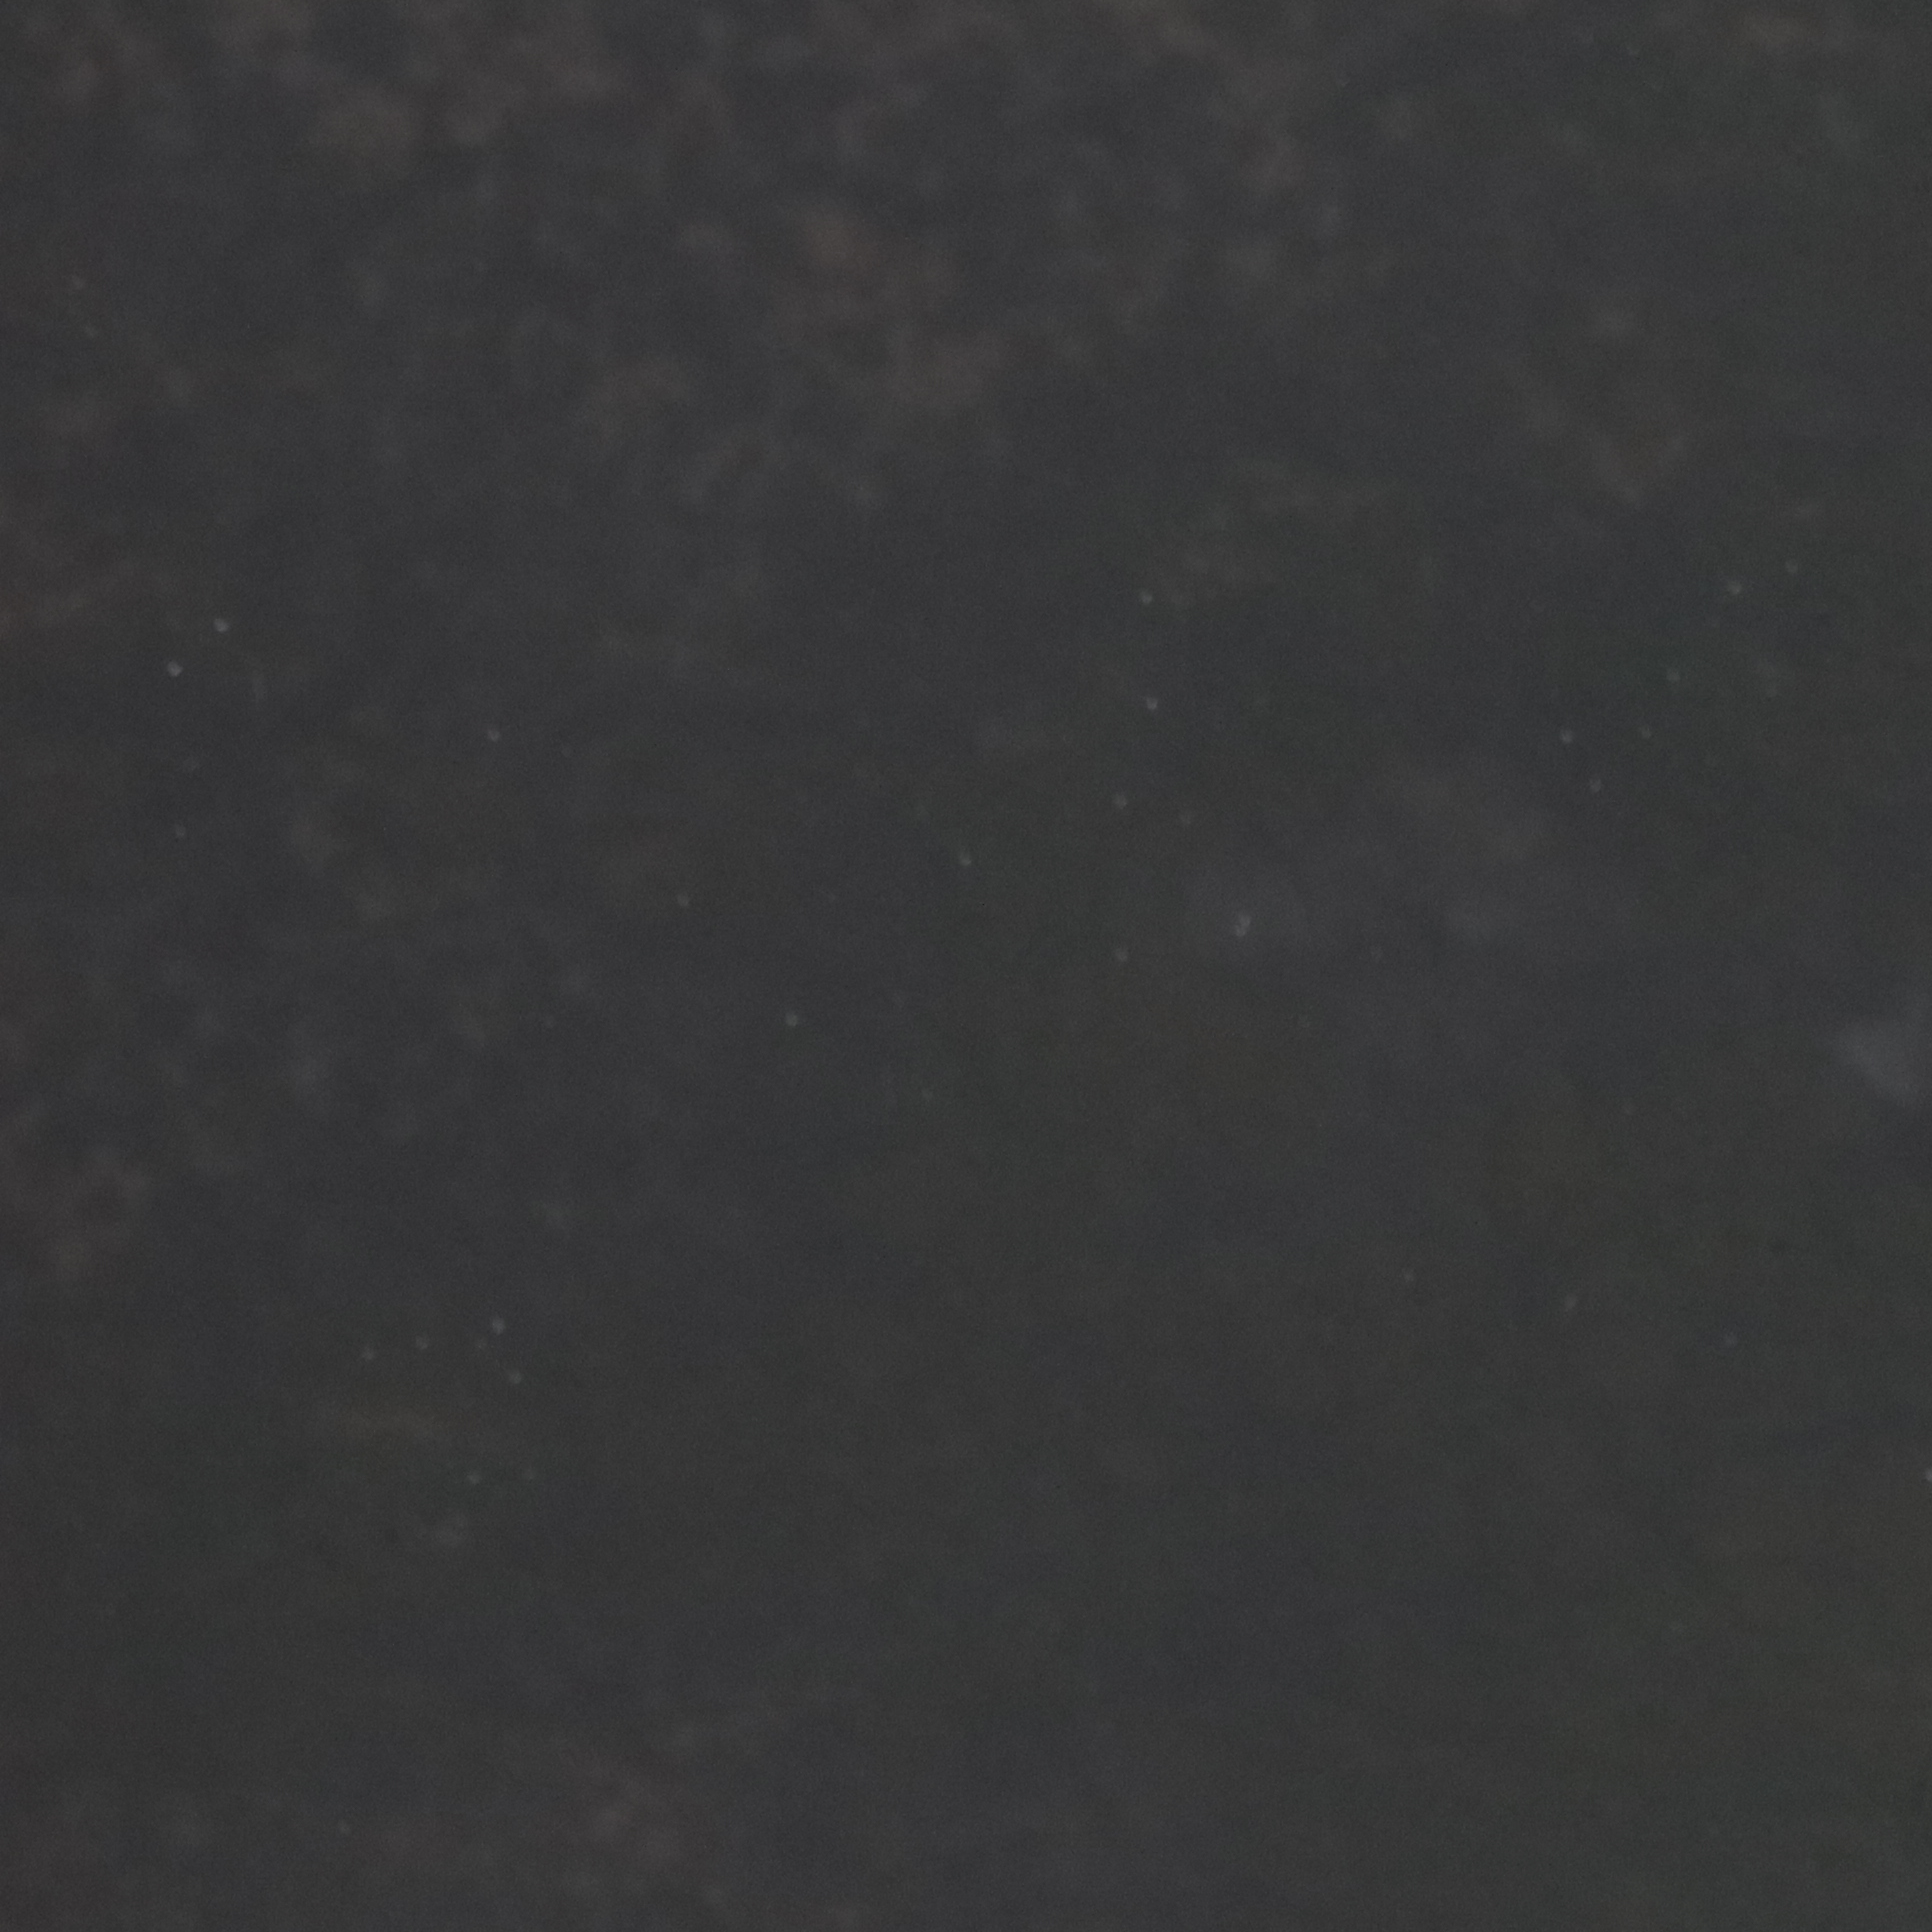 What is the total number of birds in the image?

0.